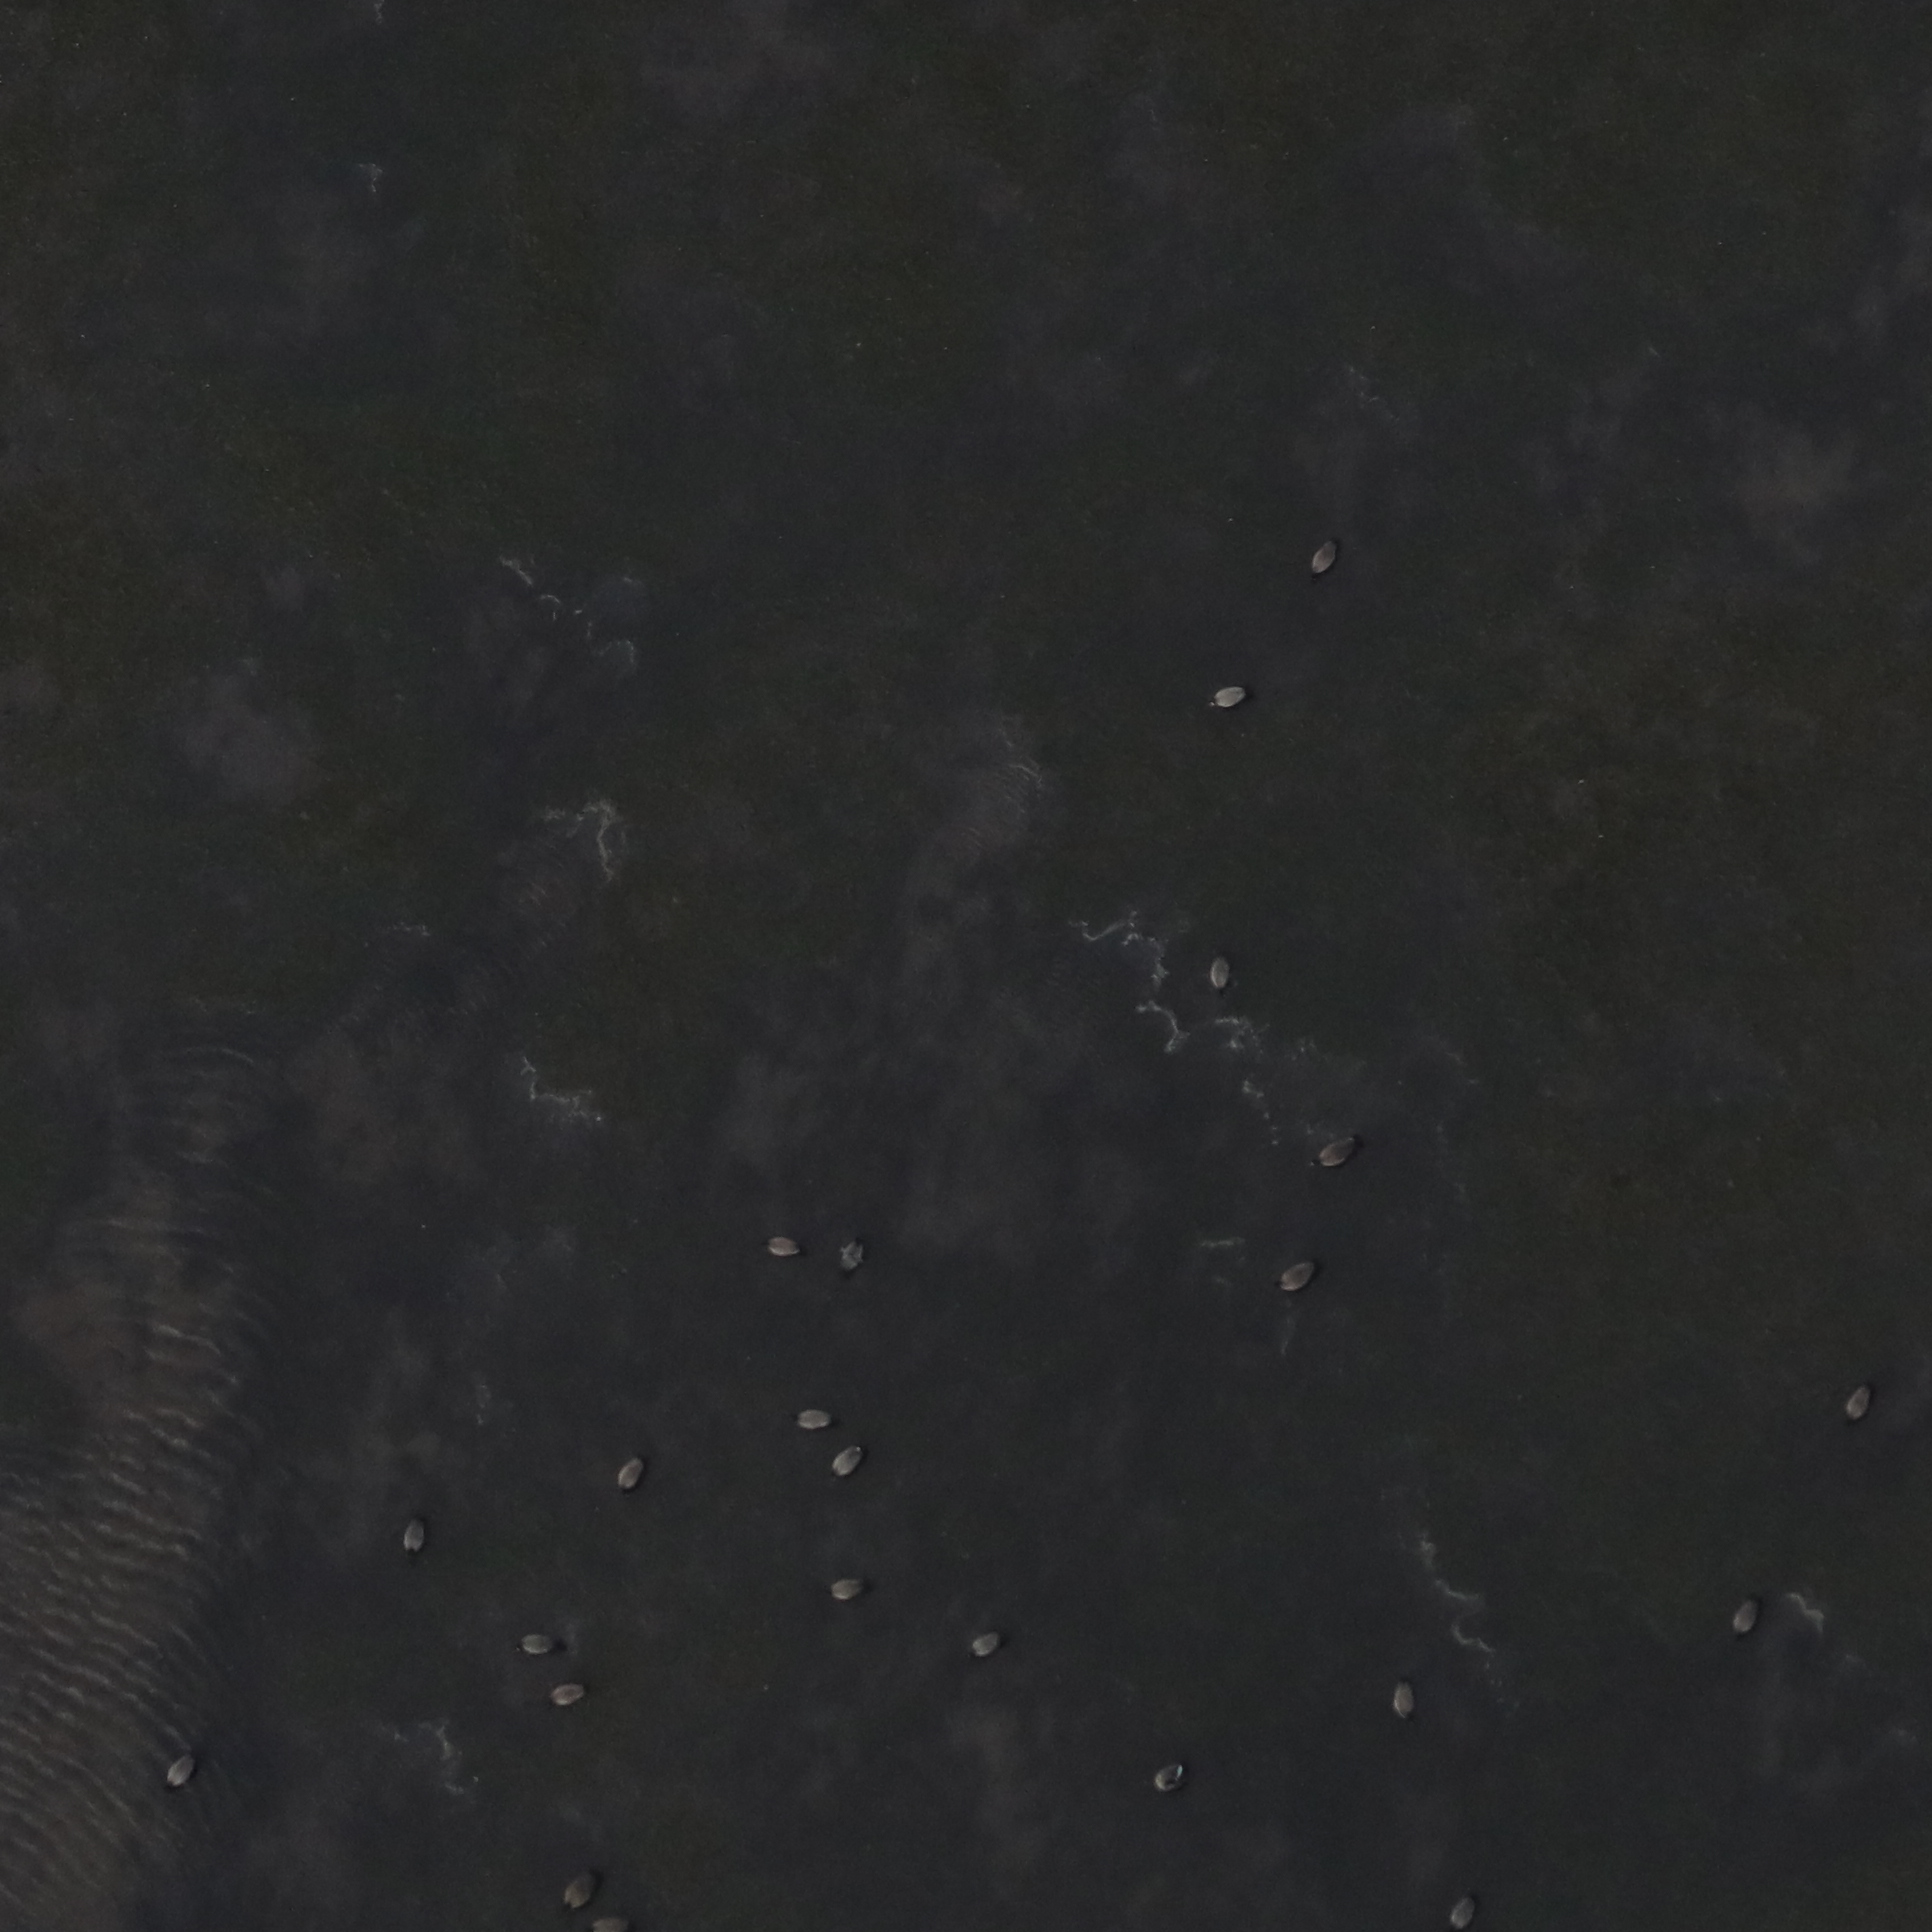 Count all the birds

22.